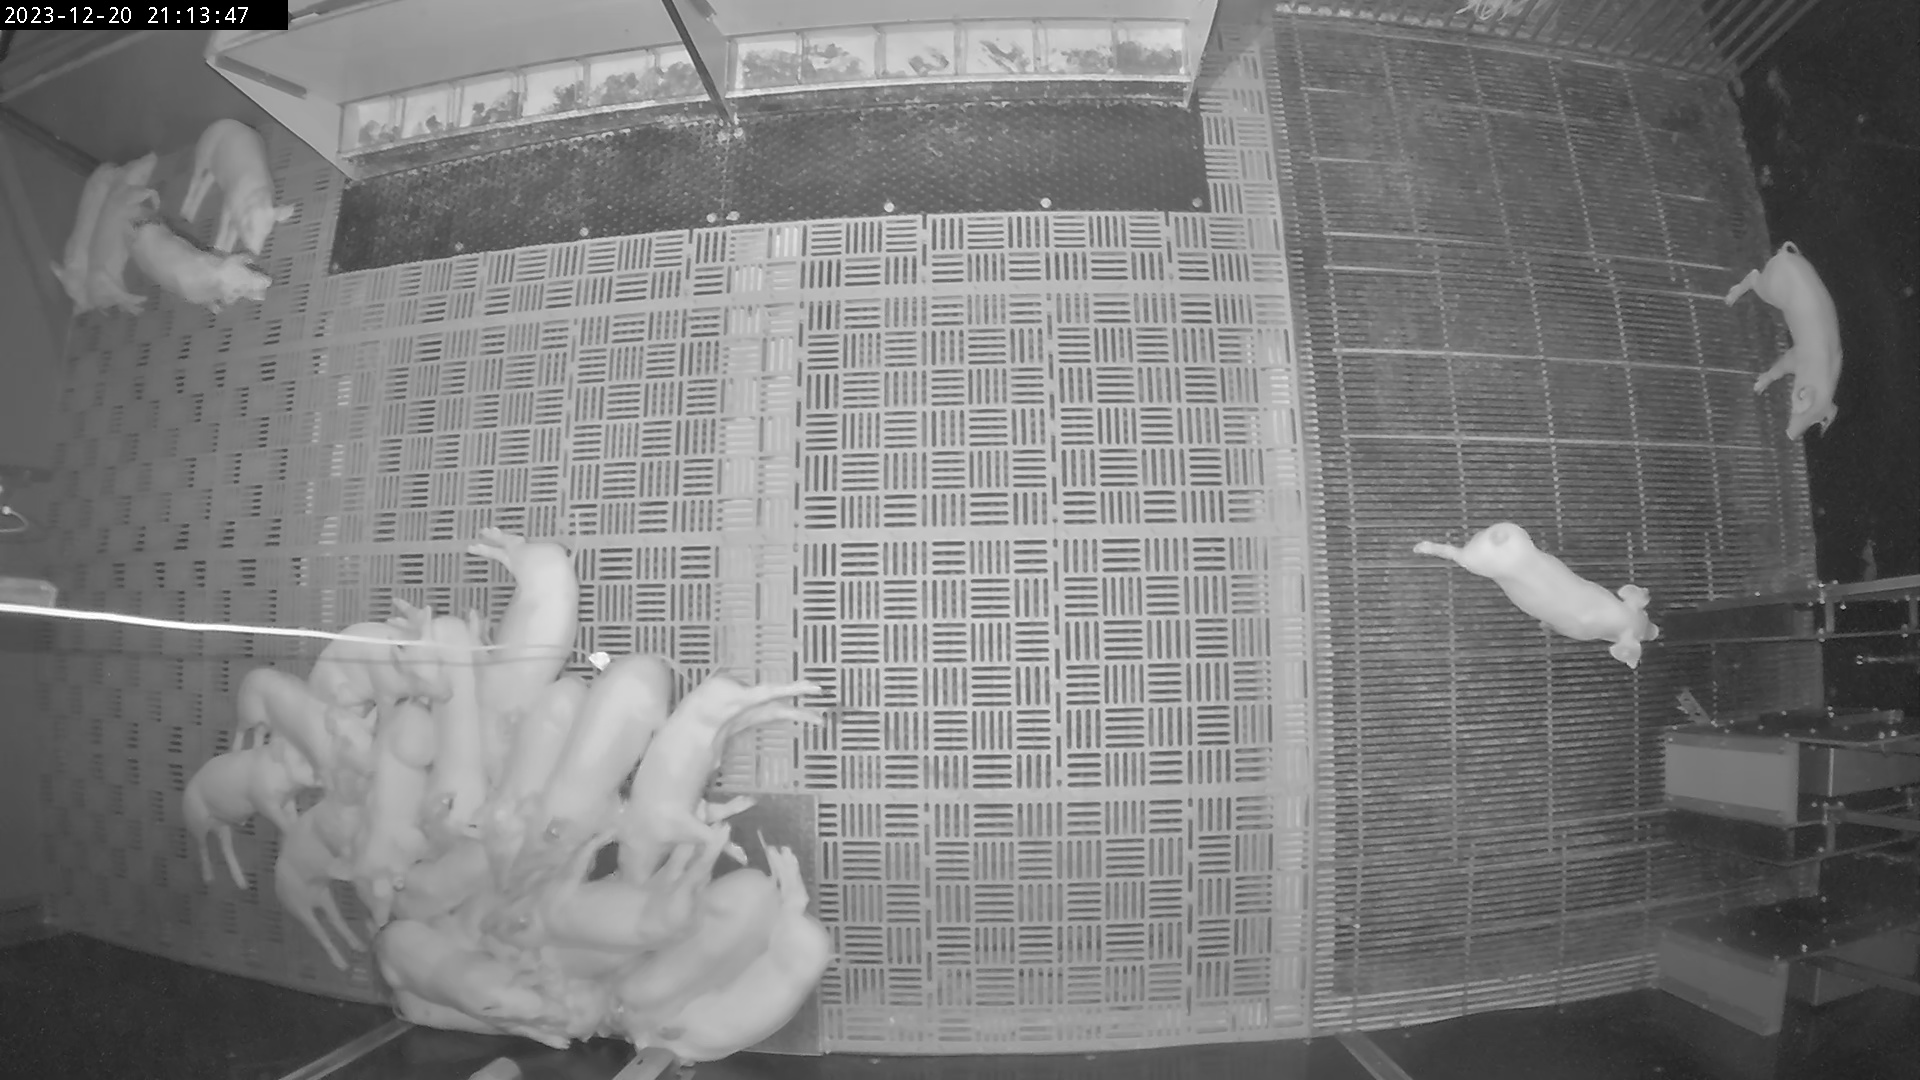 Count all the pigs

24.